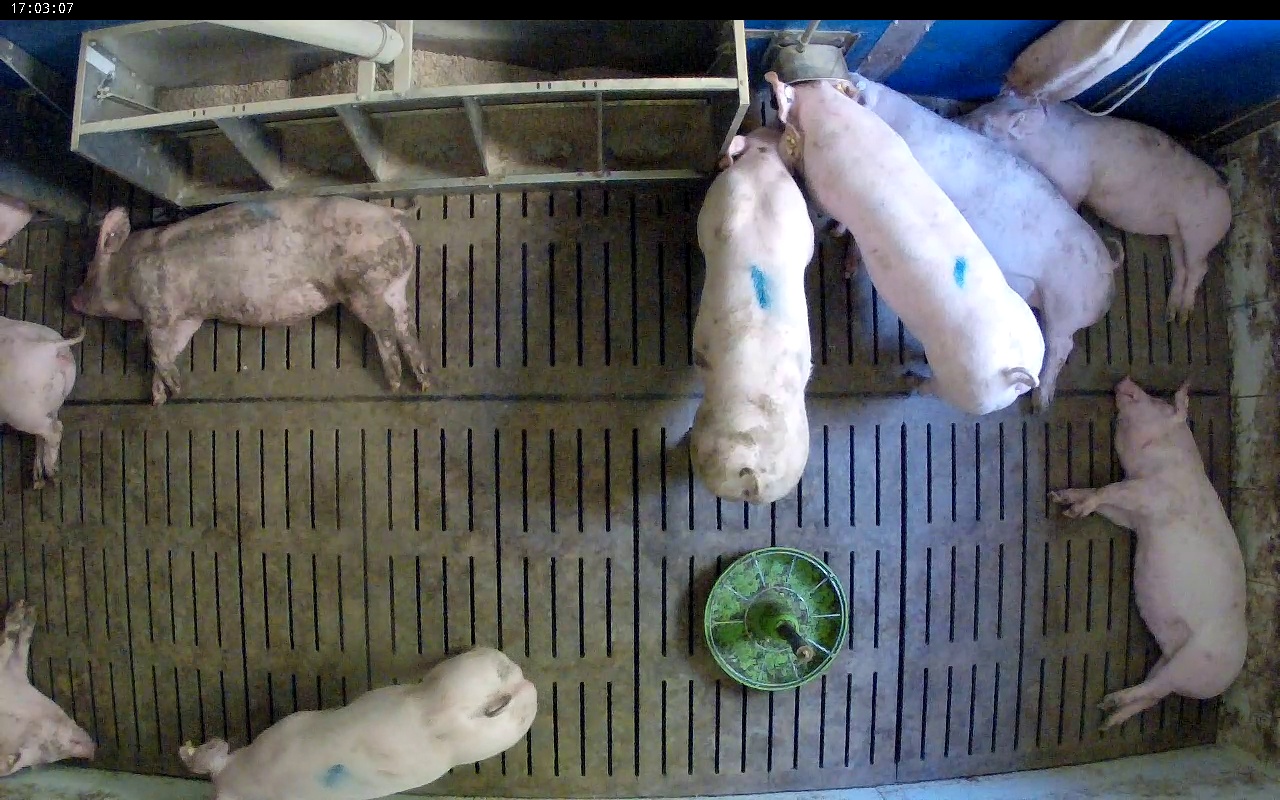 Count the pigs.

9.